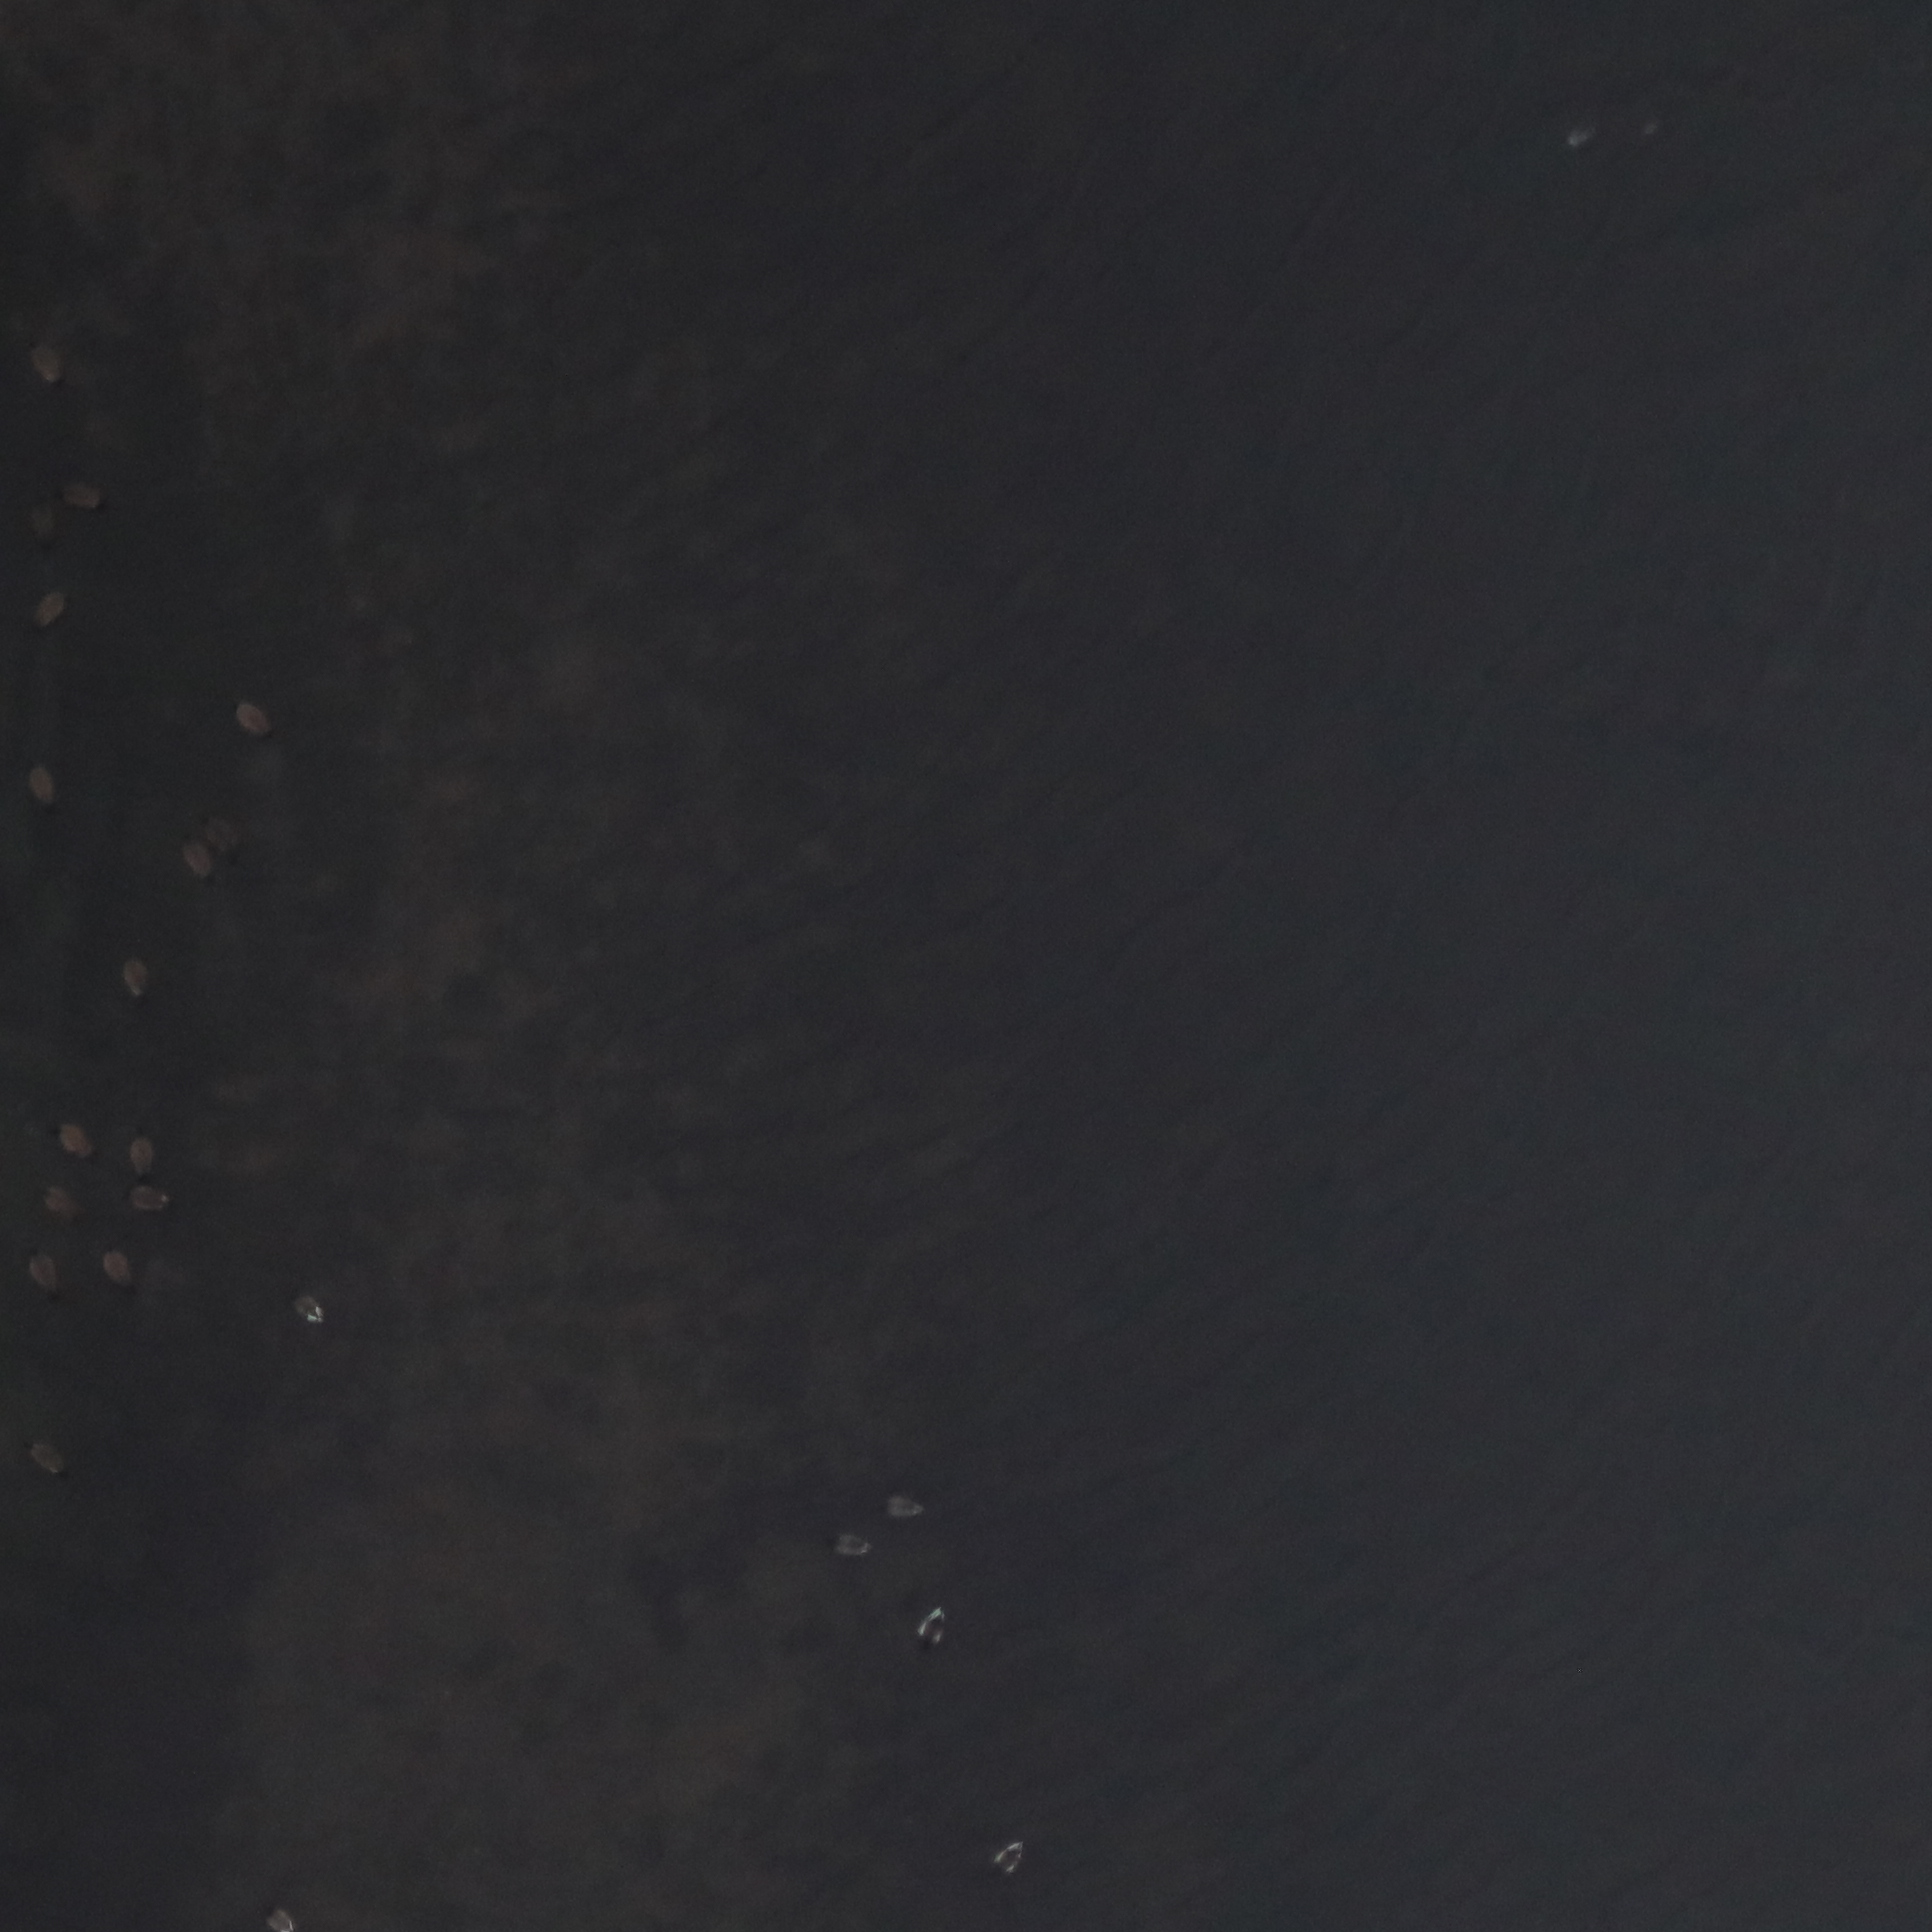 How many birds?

22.